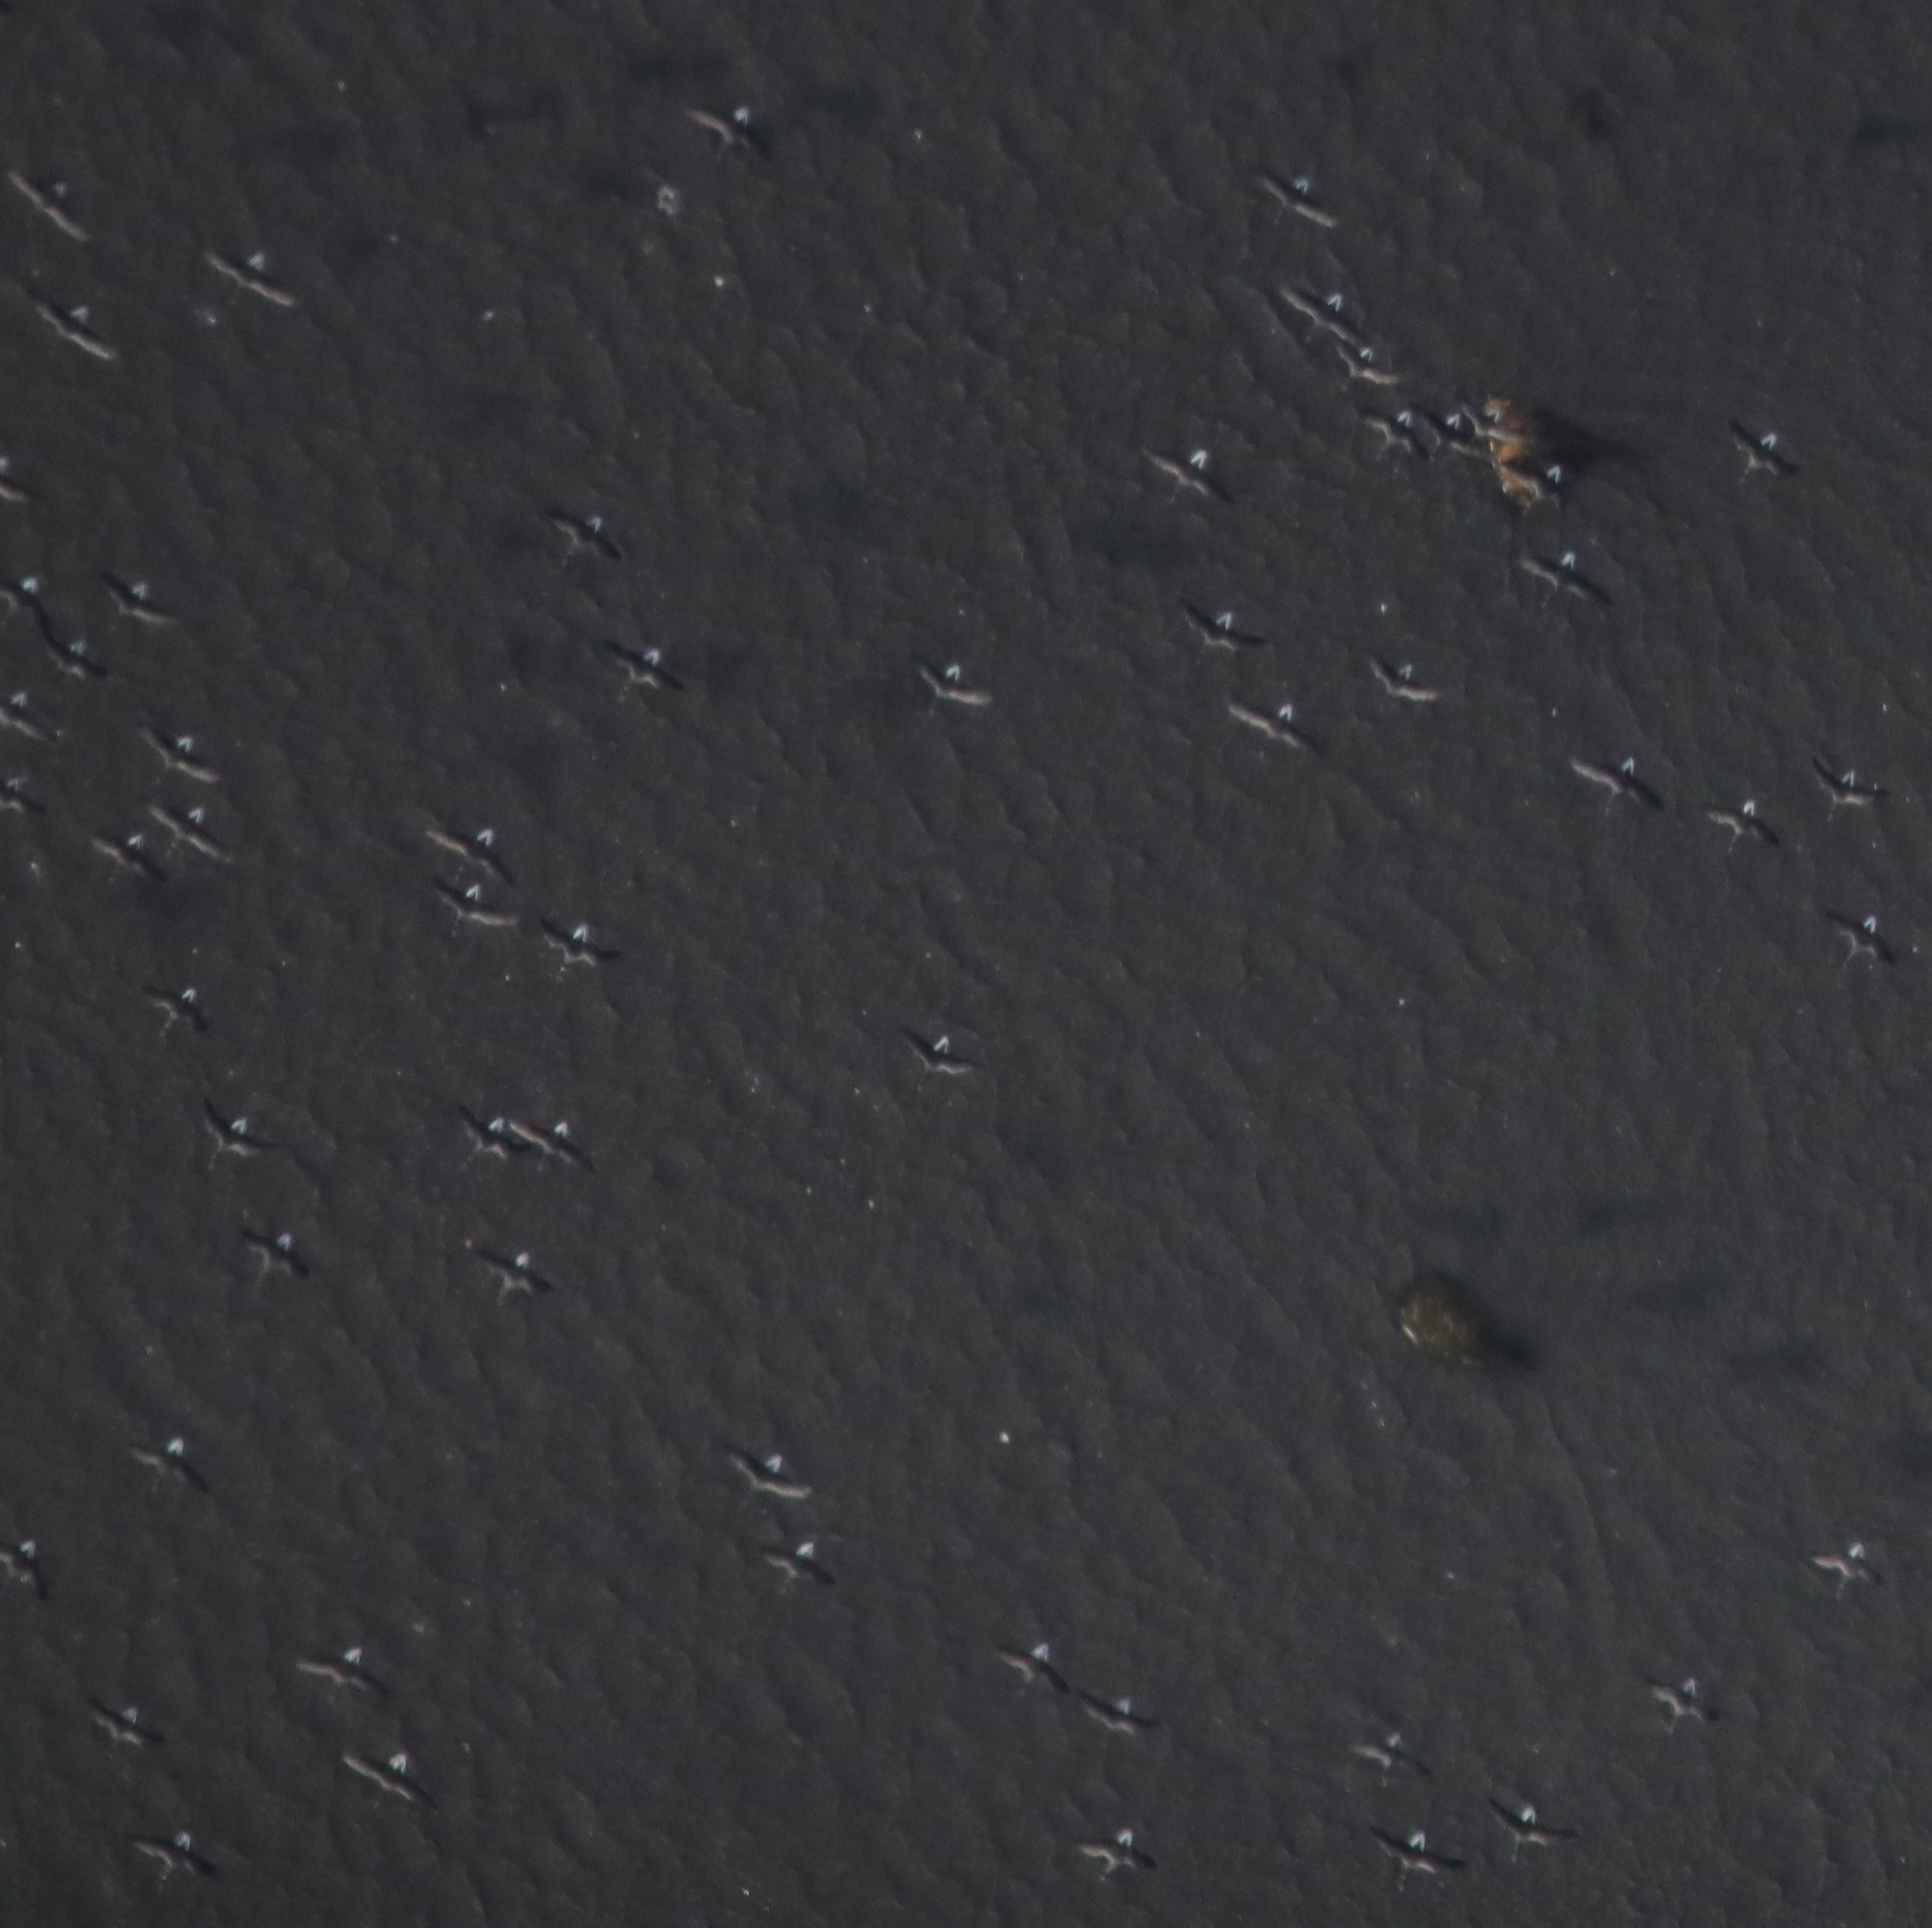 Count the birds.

58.